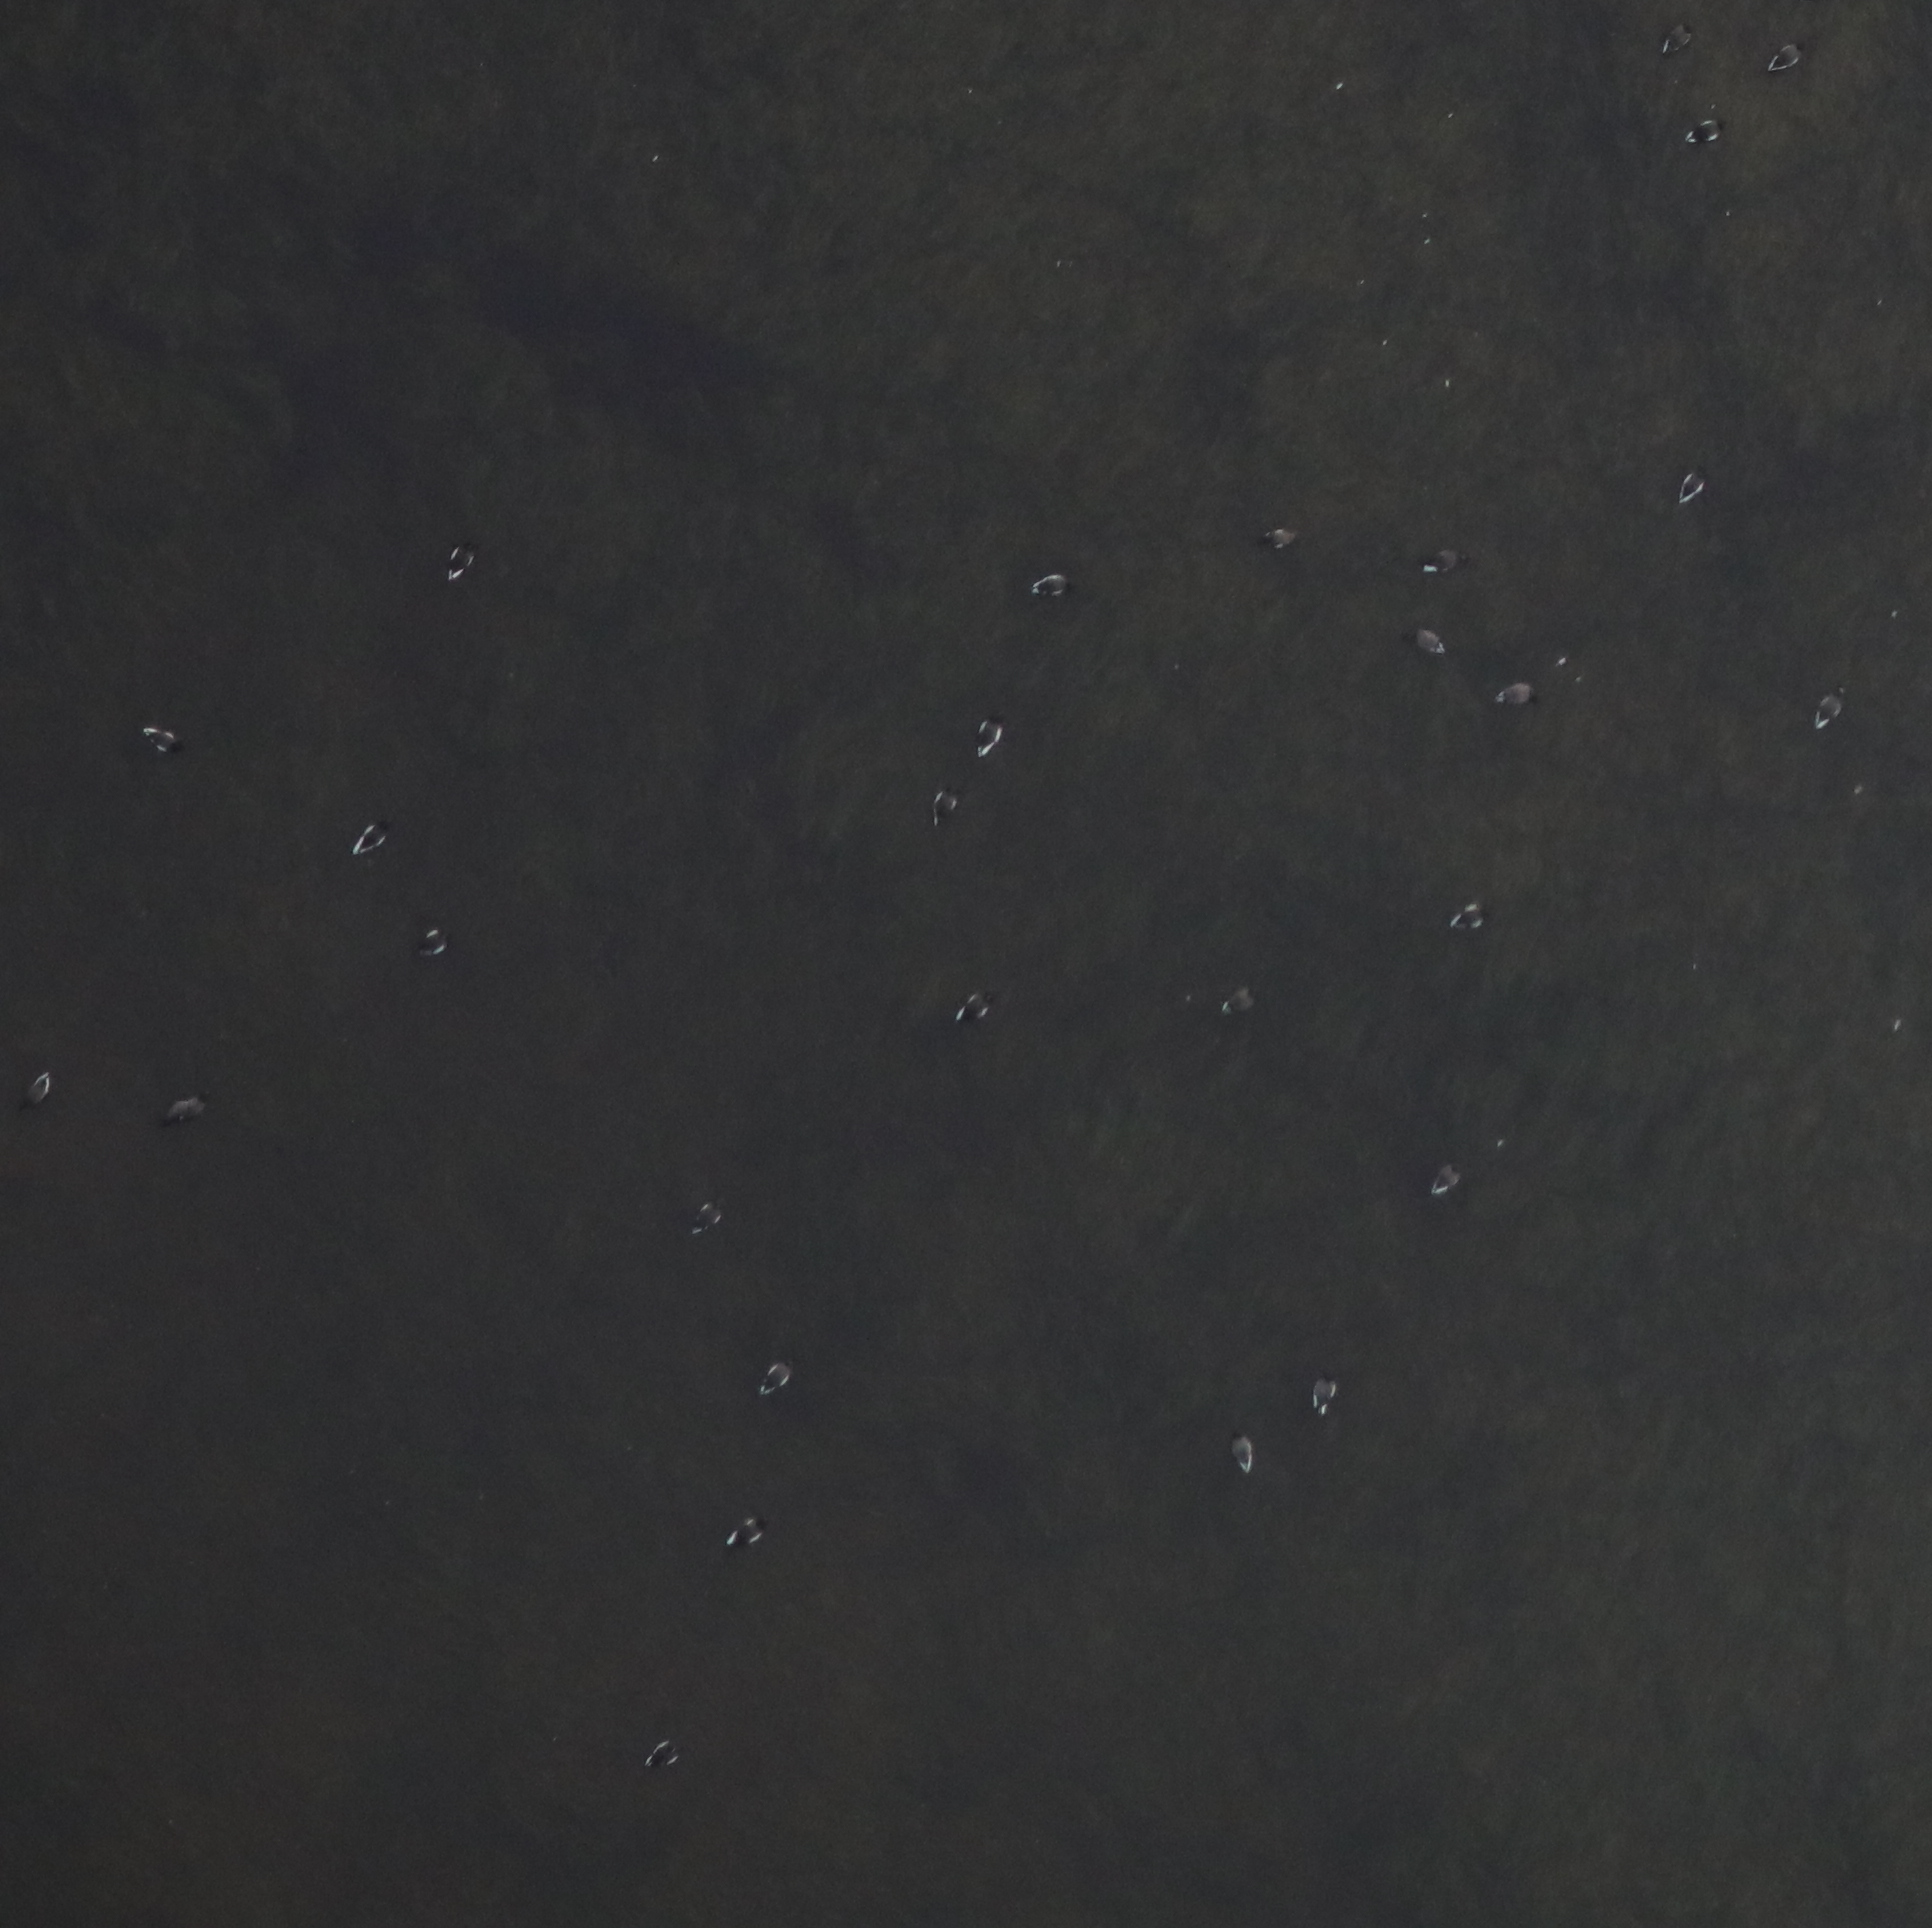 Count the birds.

27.